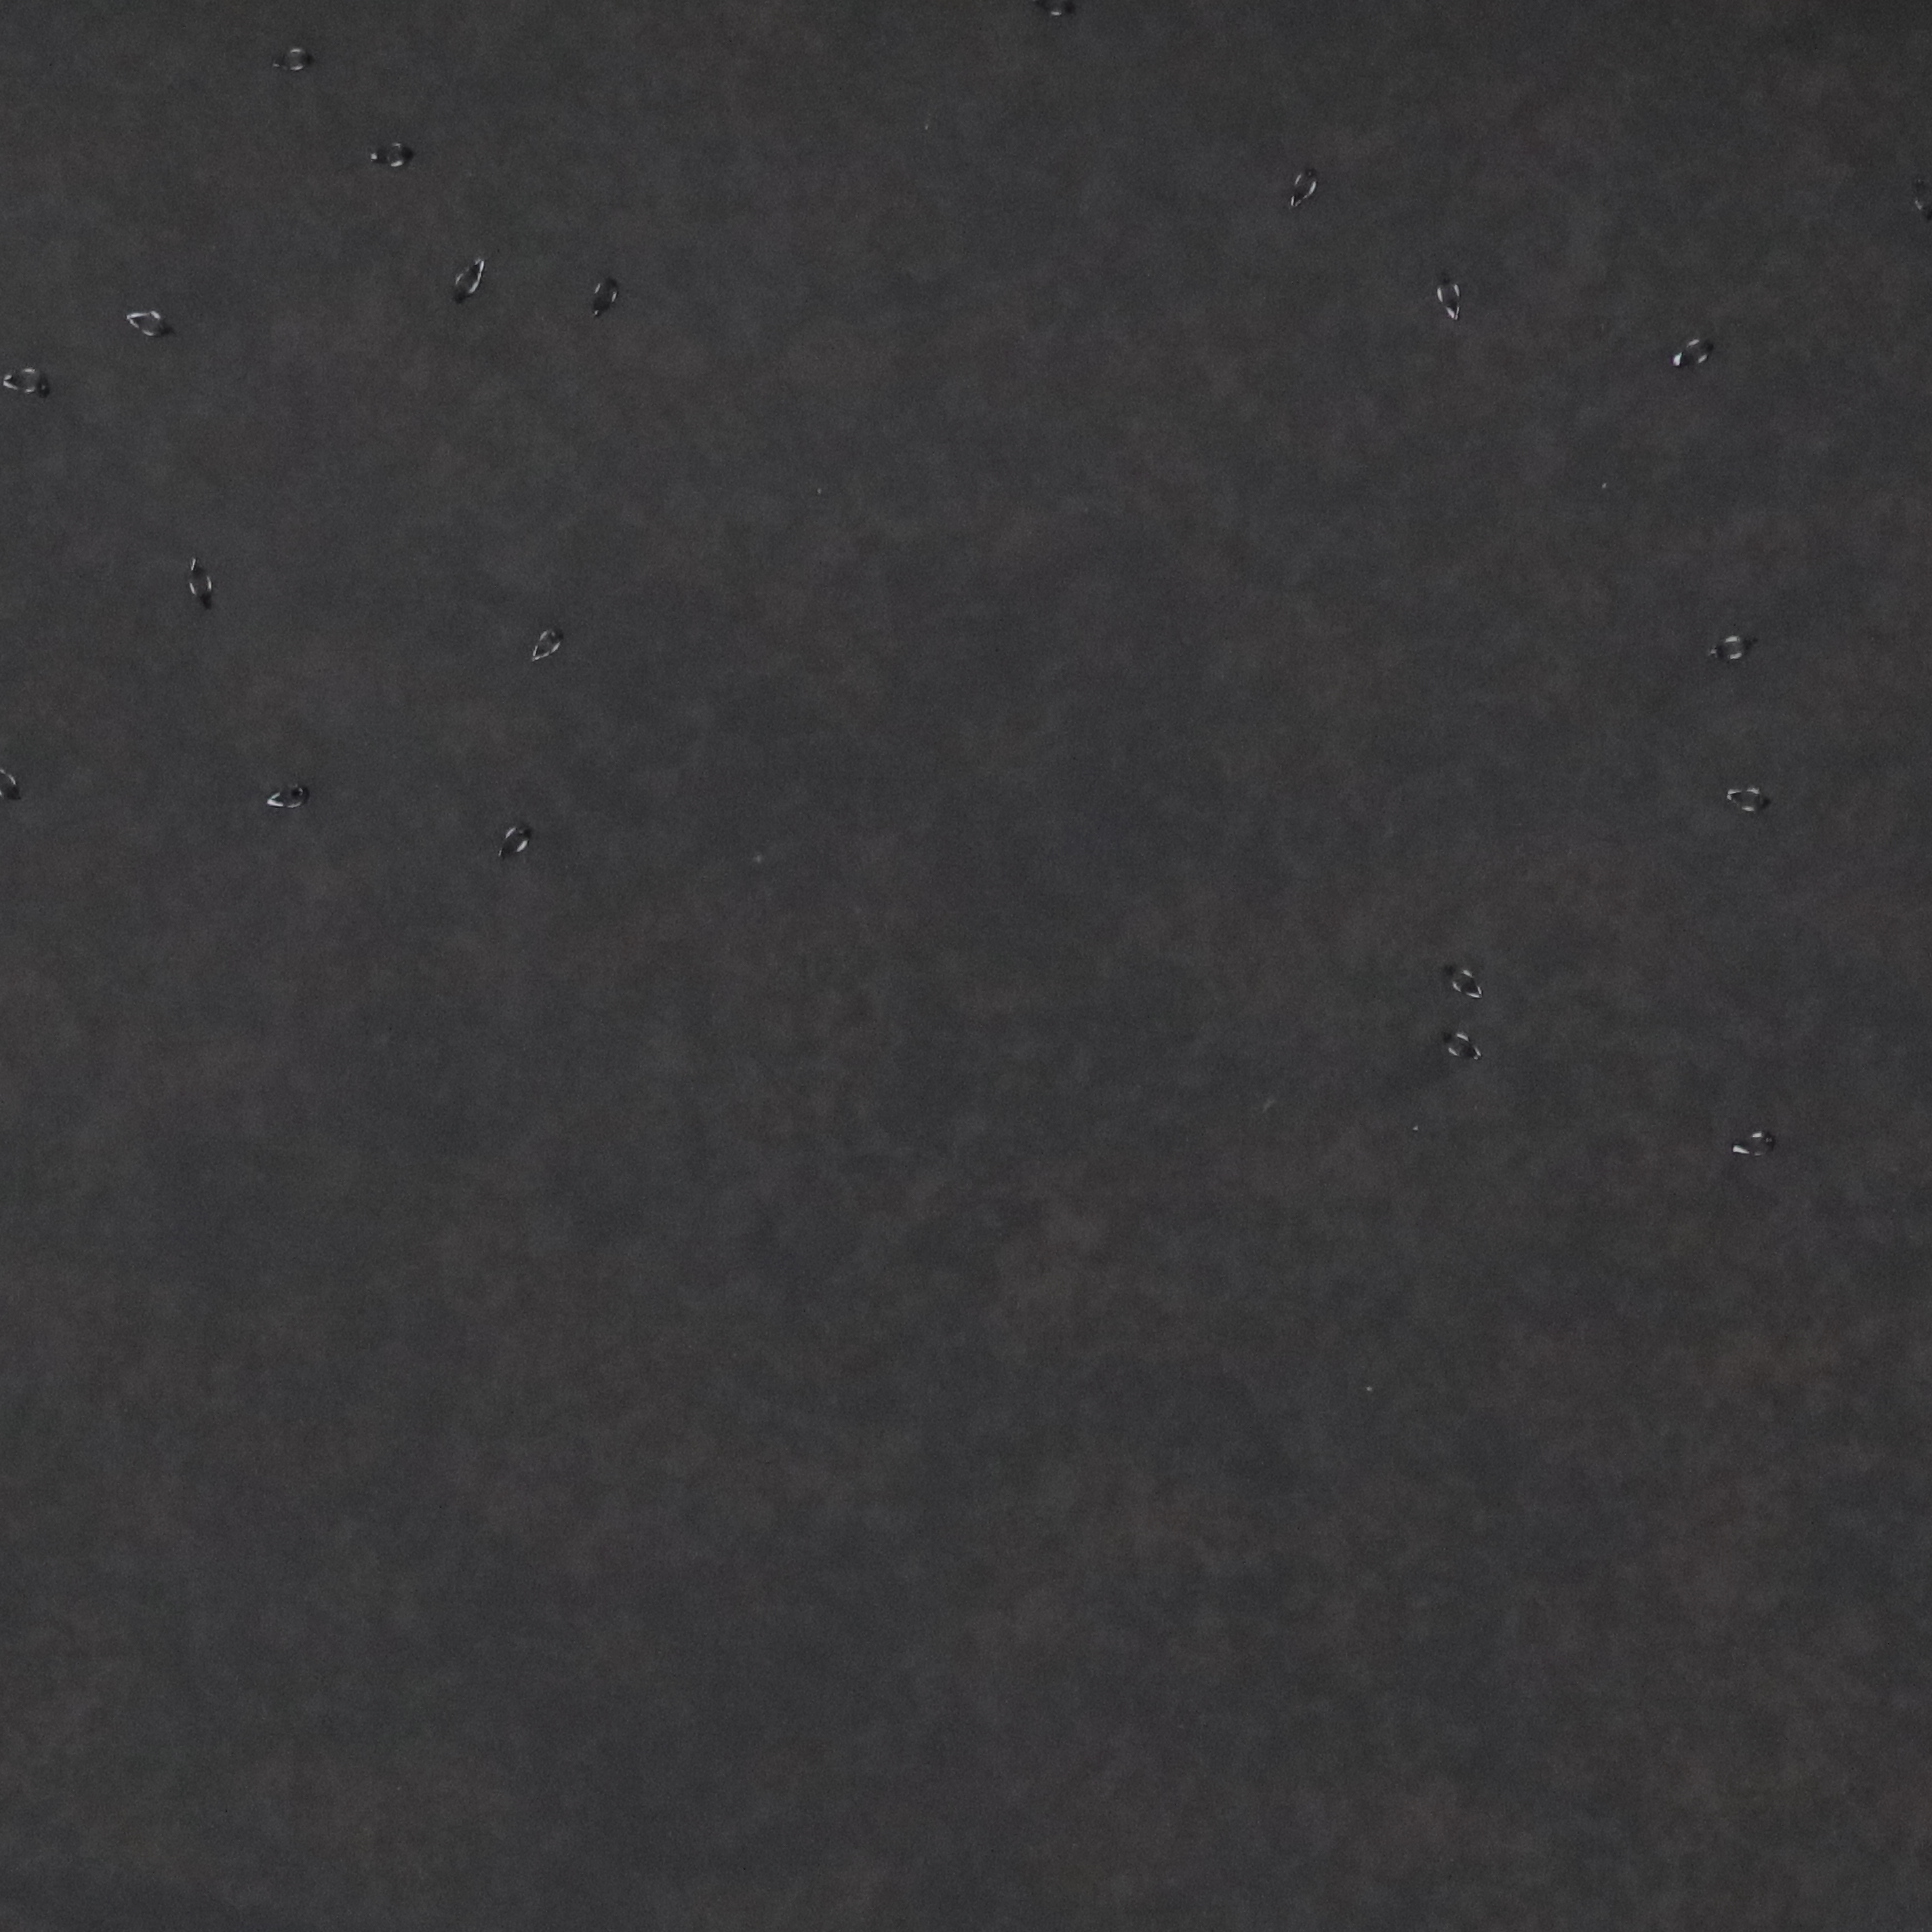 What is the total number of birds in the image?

20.